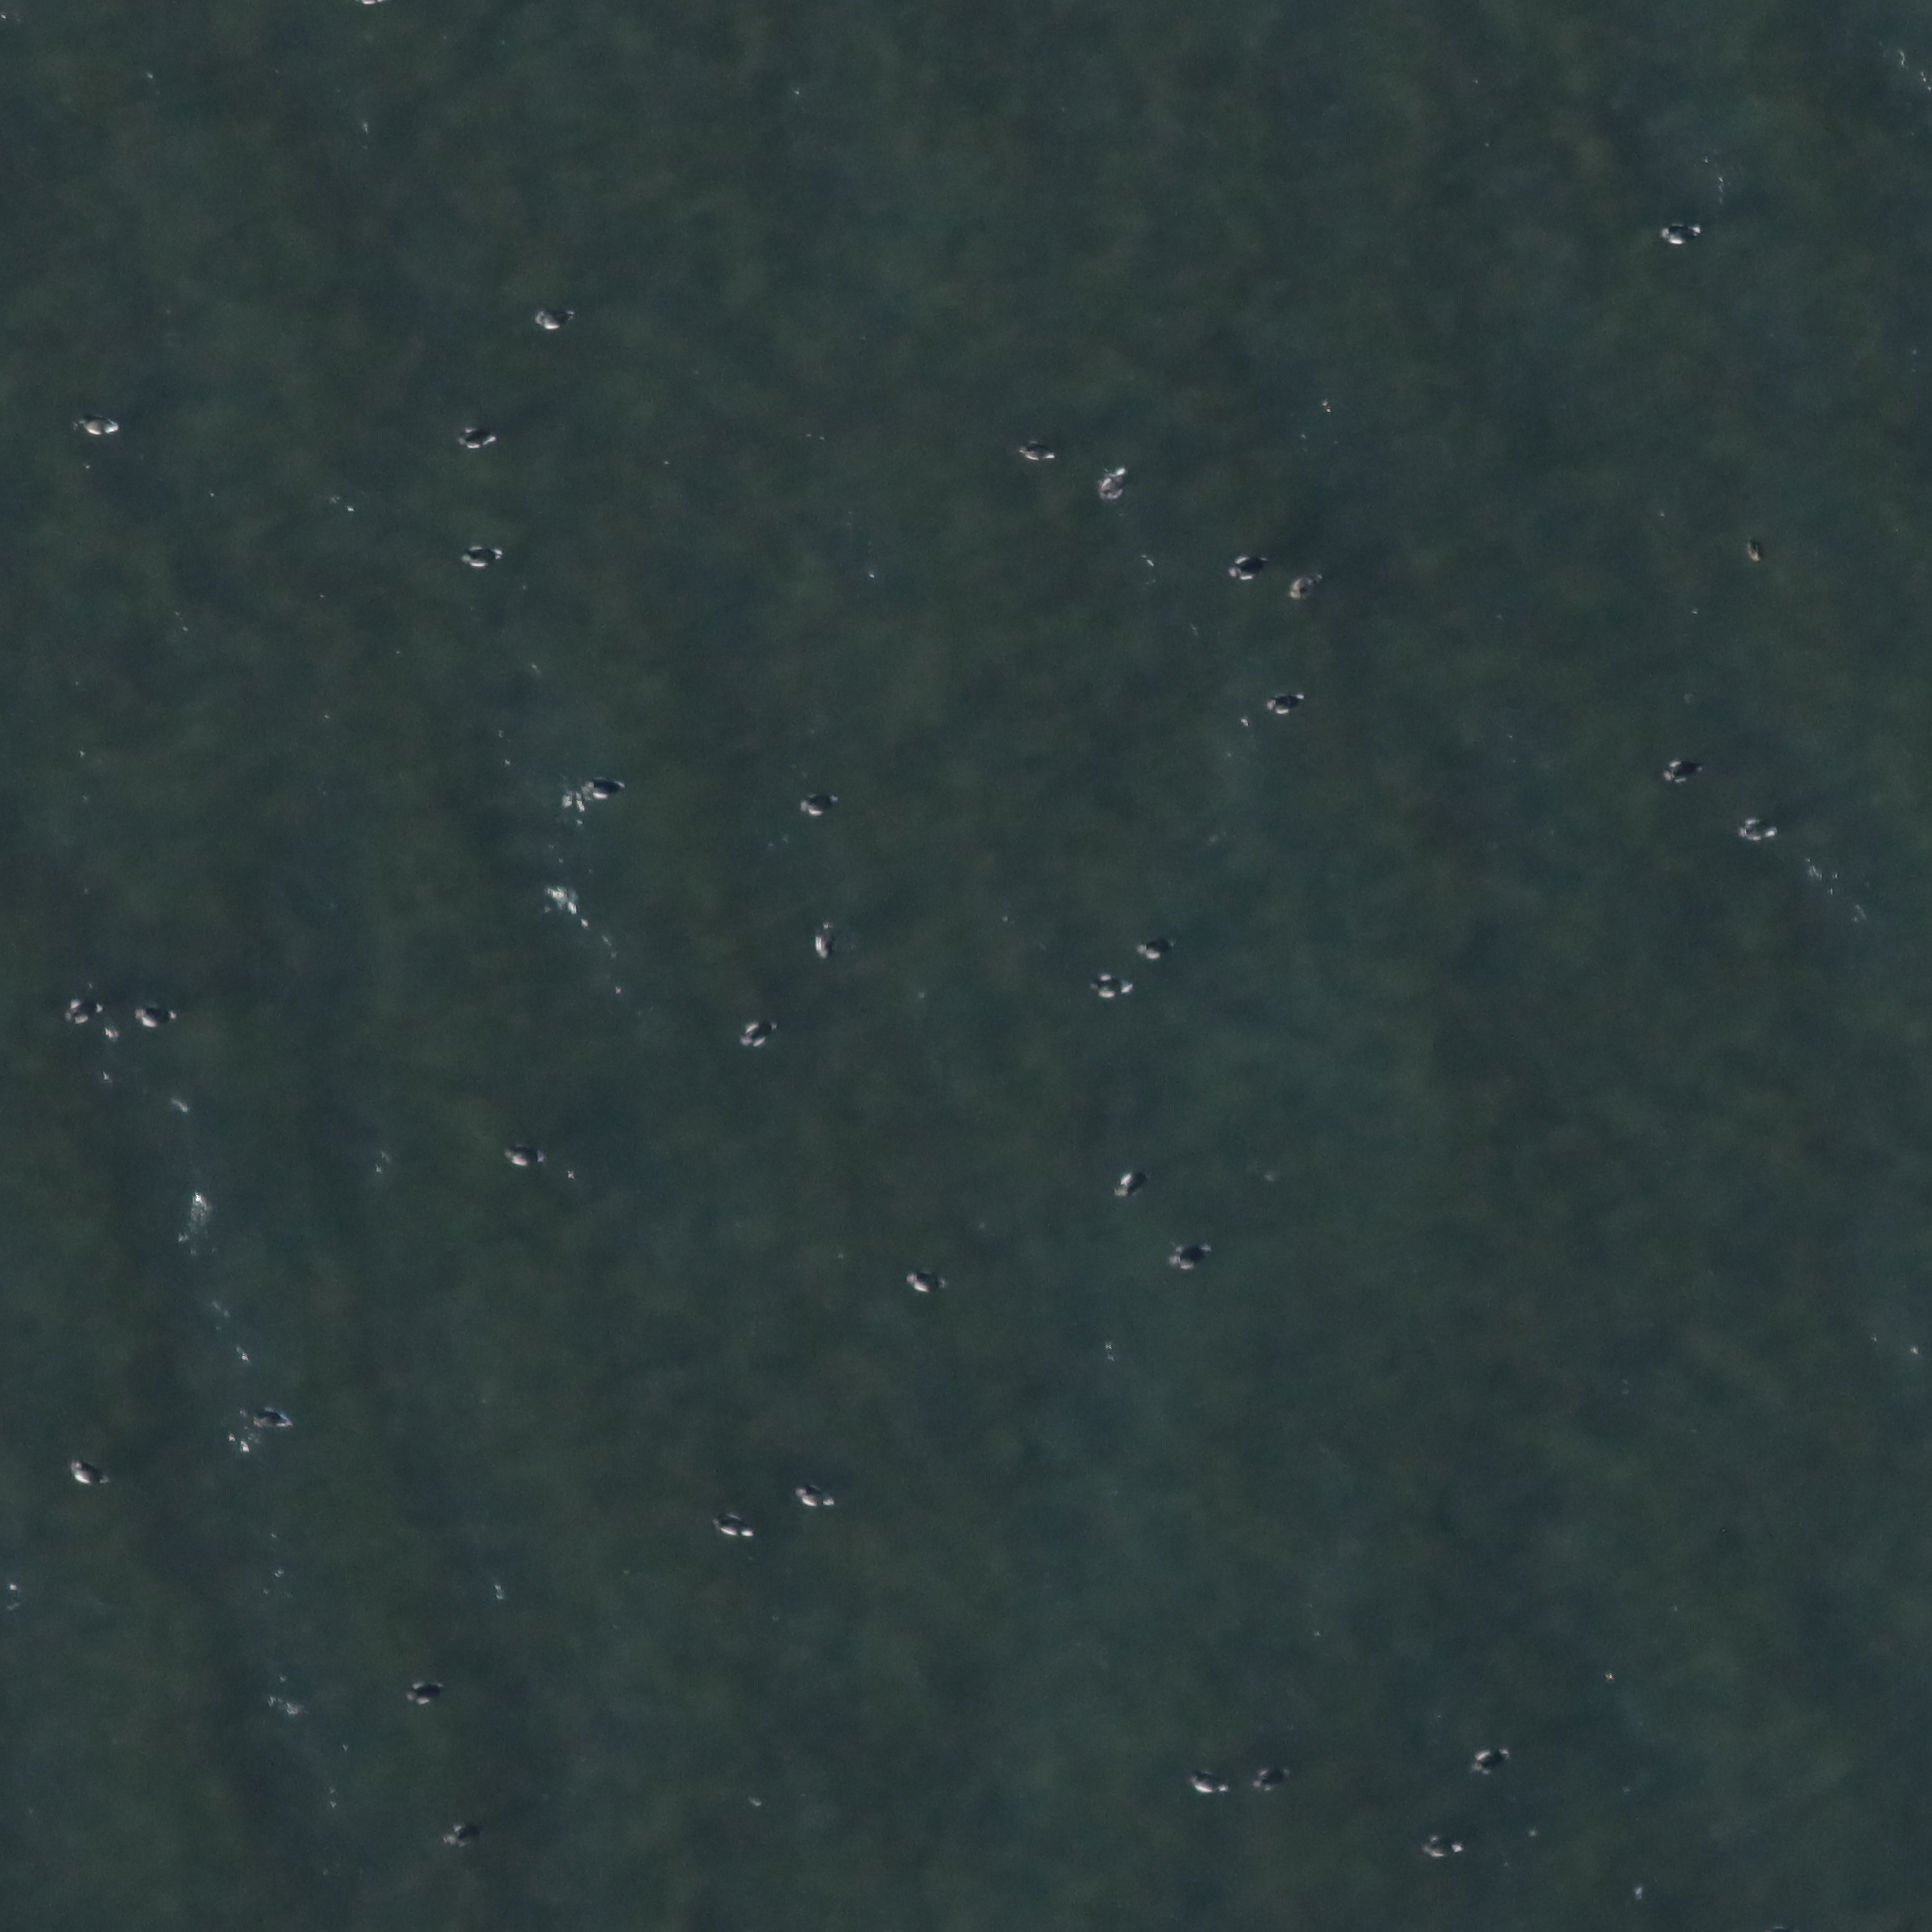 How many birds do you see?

35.